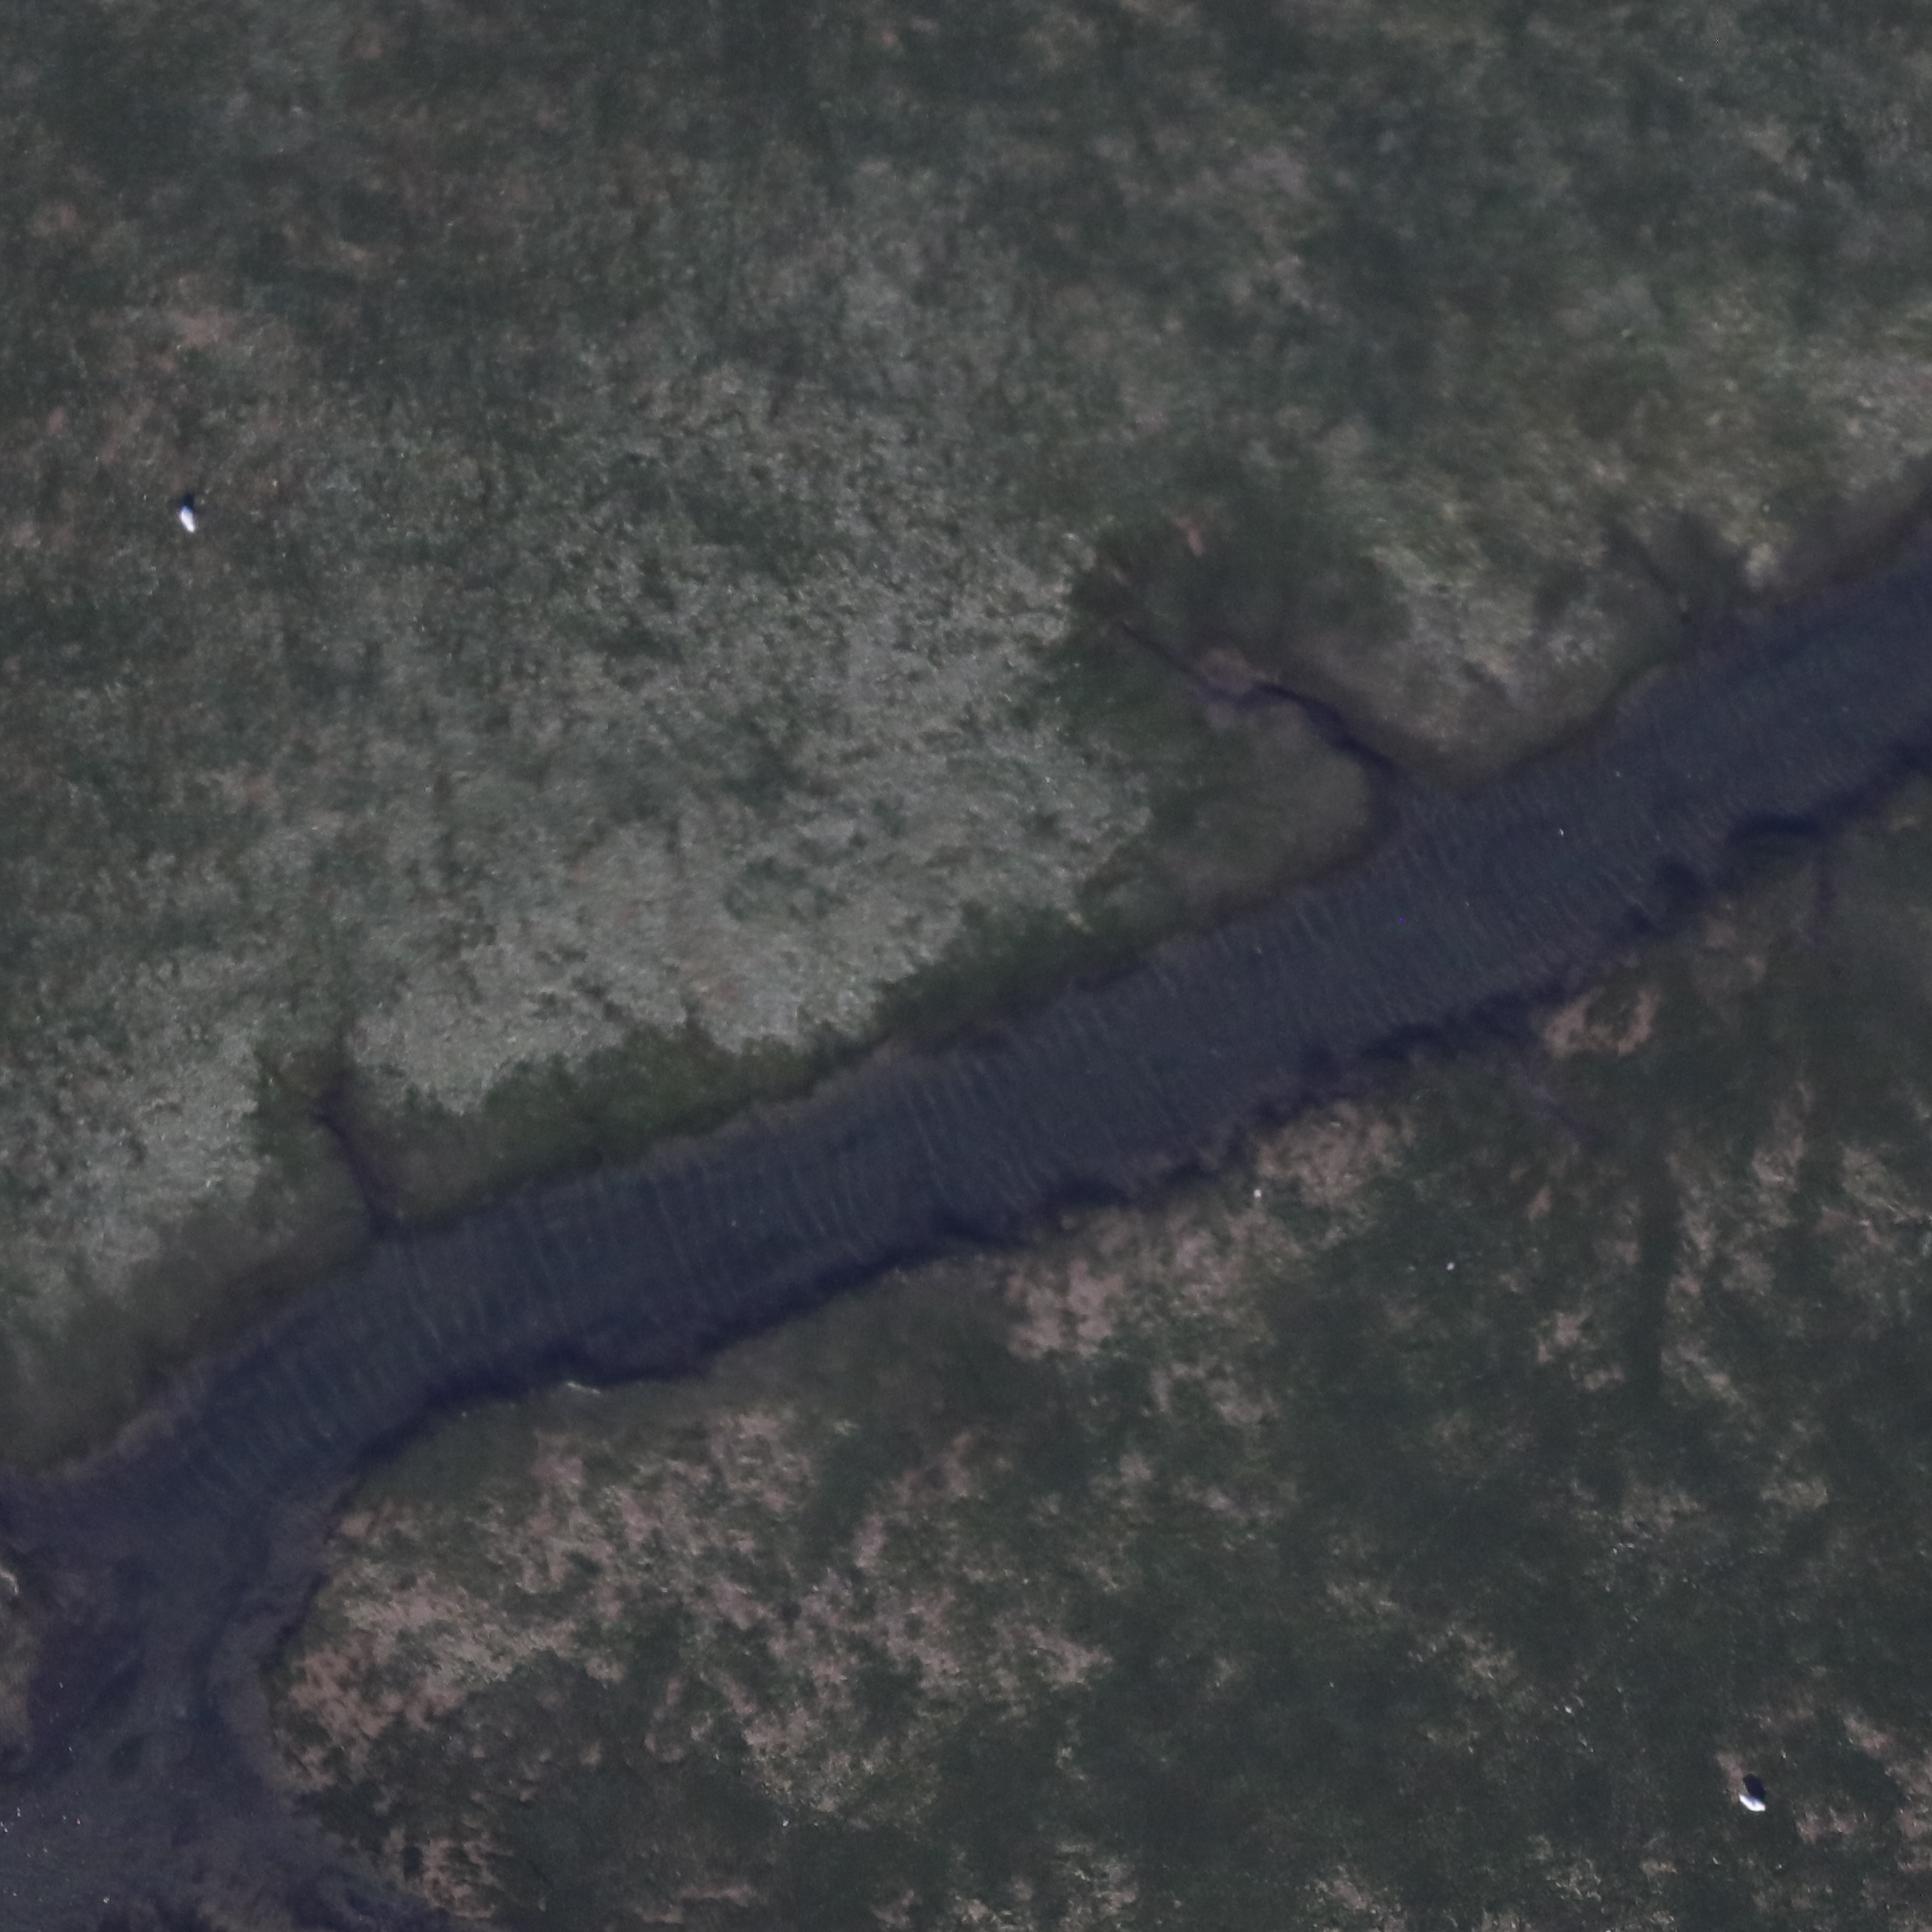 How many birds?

2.